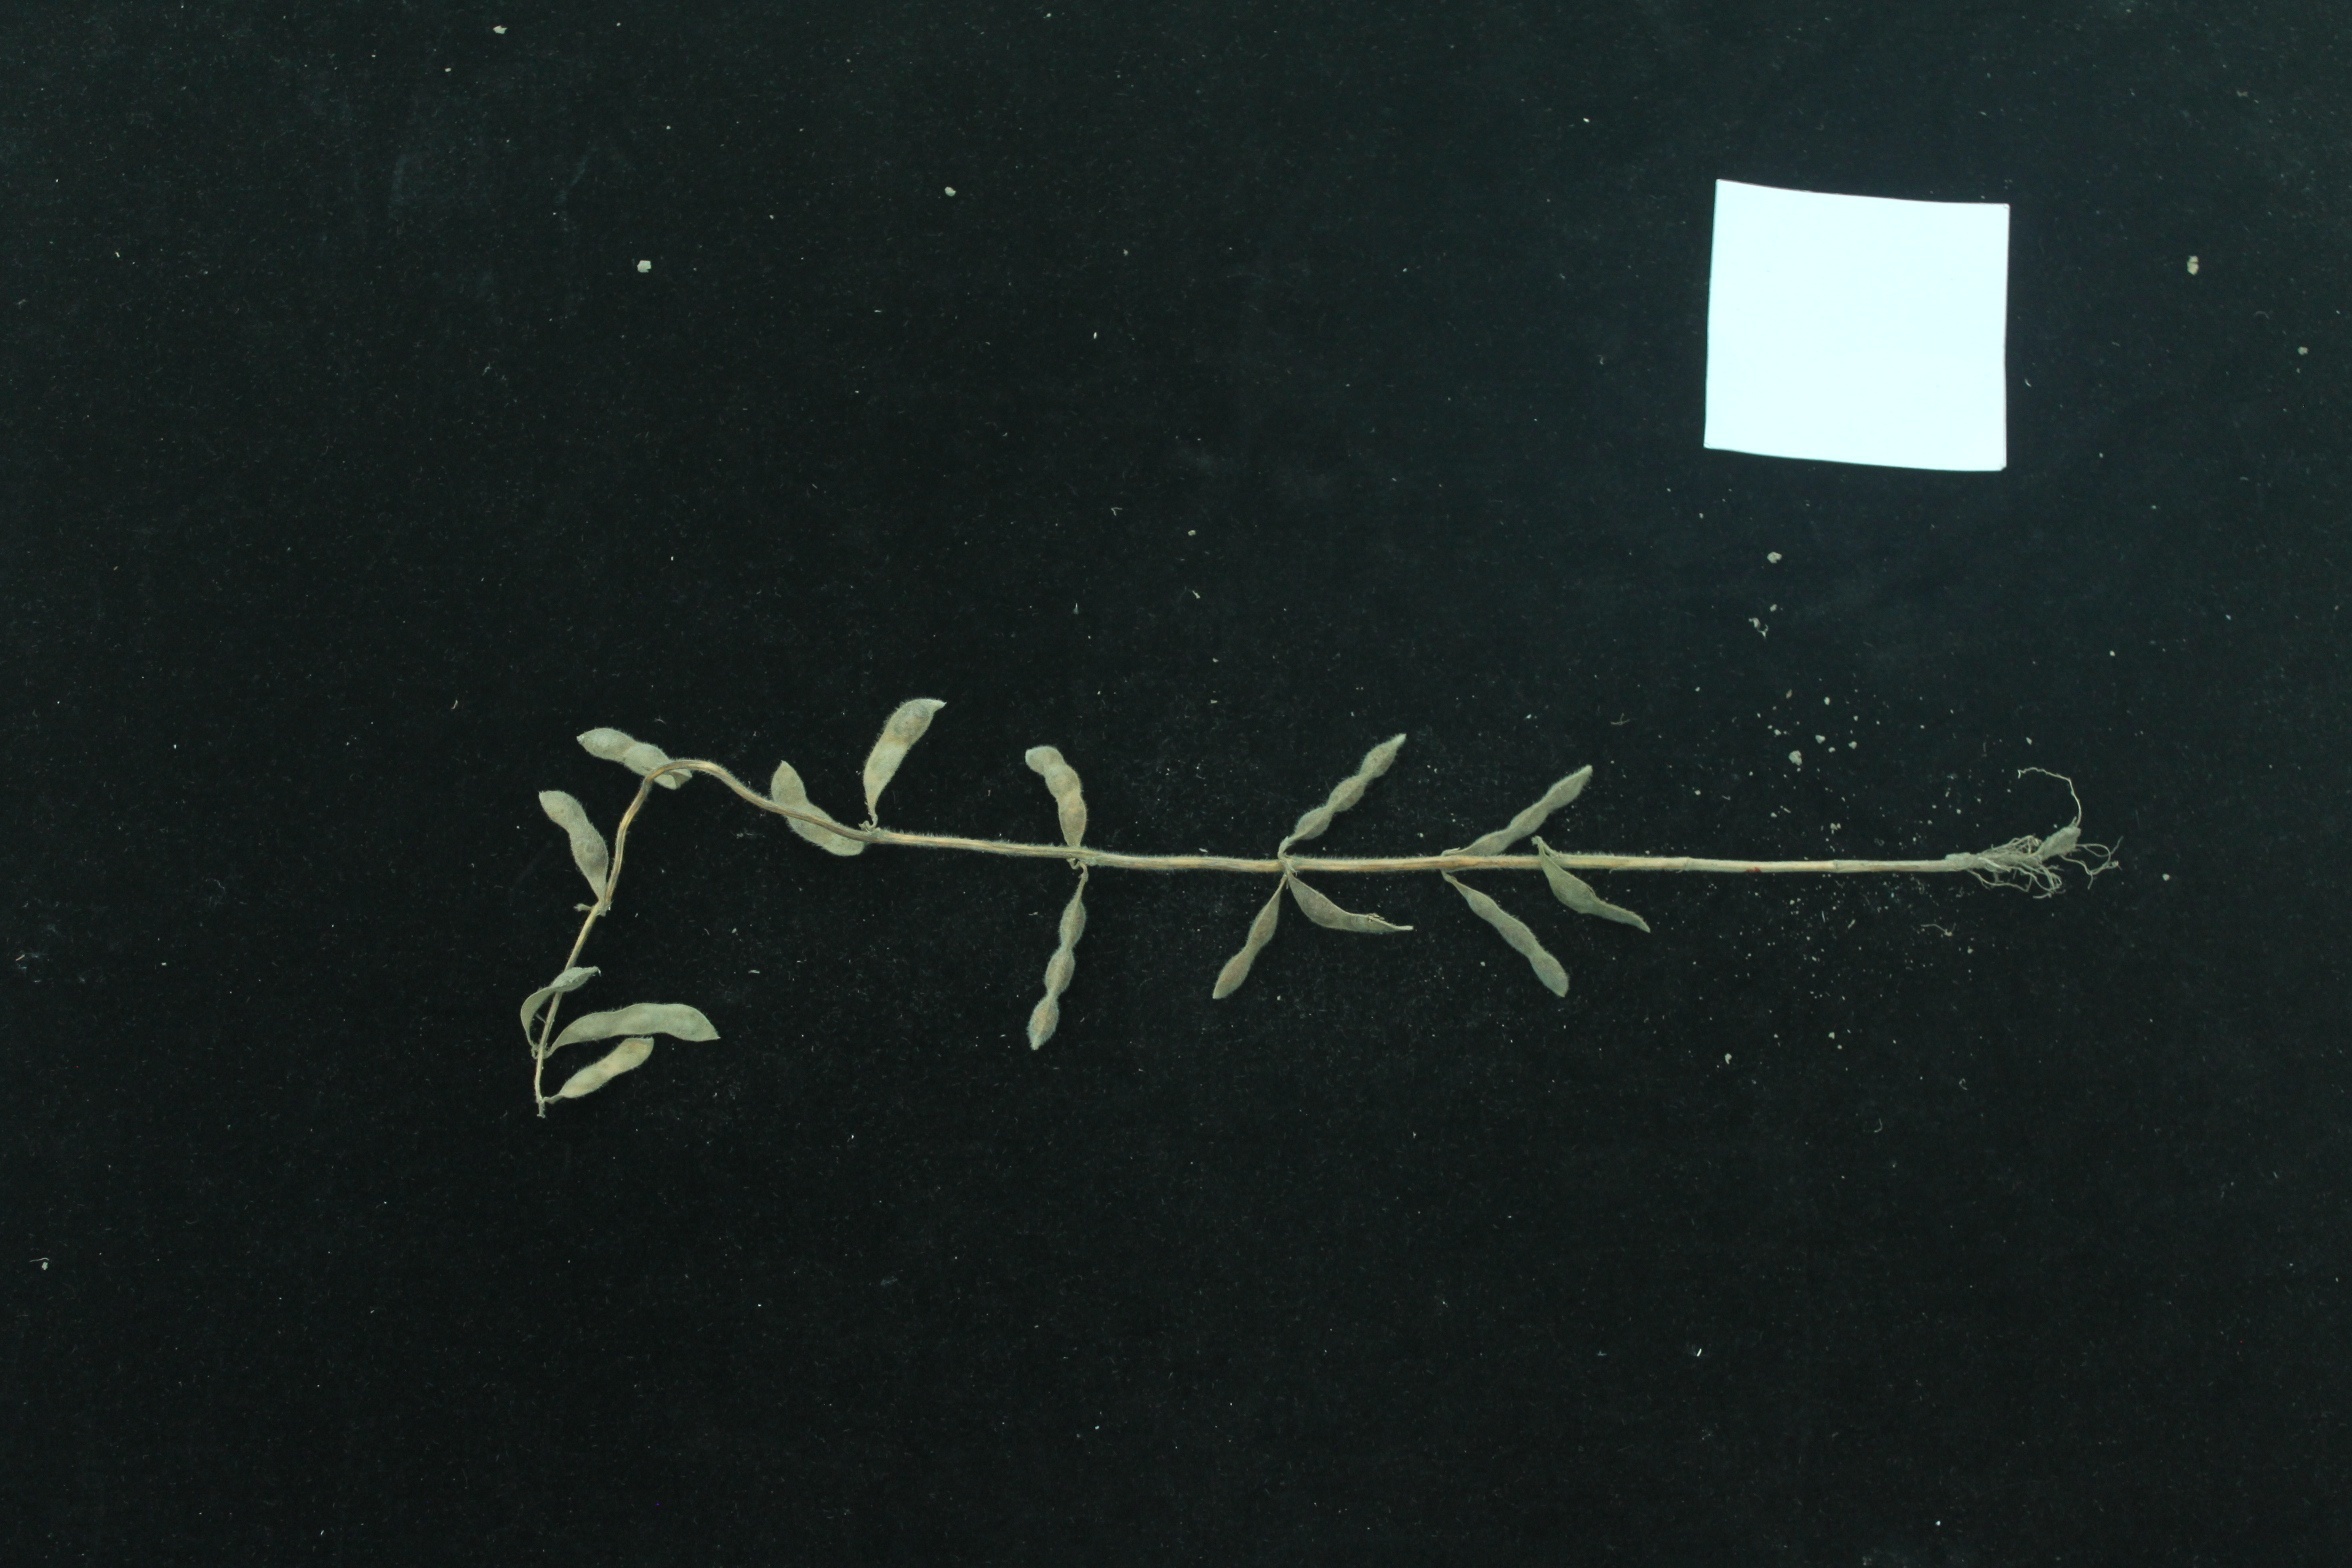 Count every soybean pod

15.